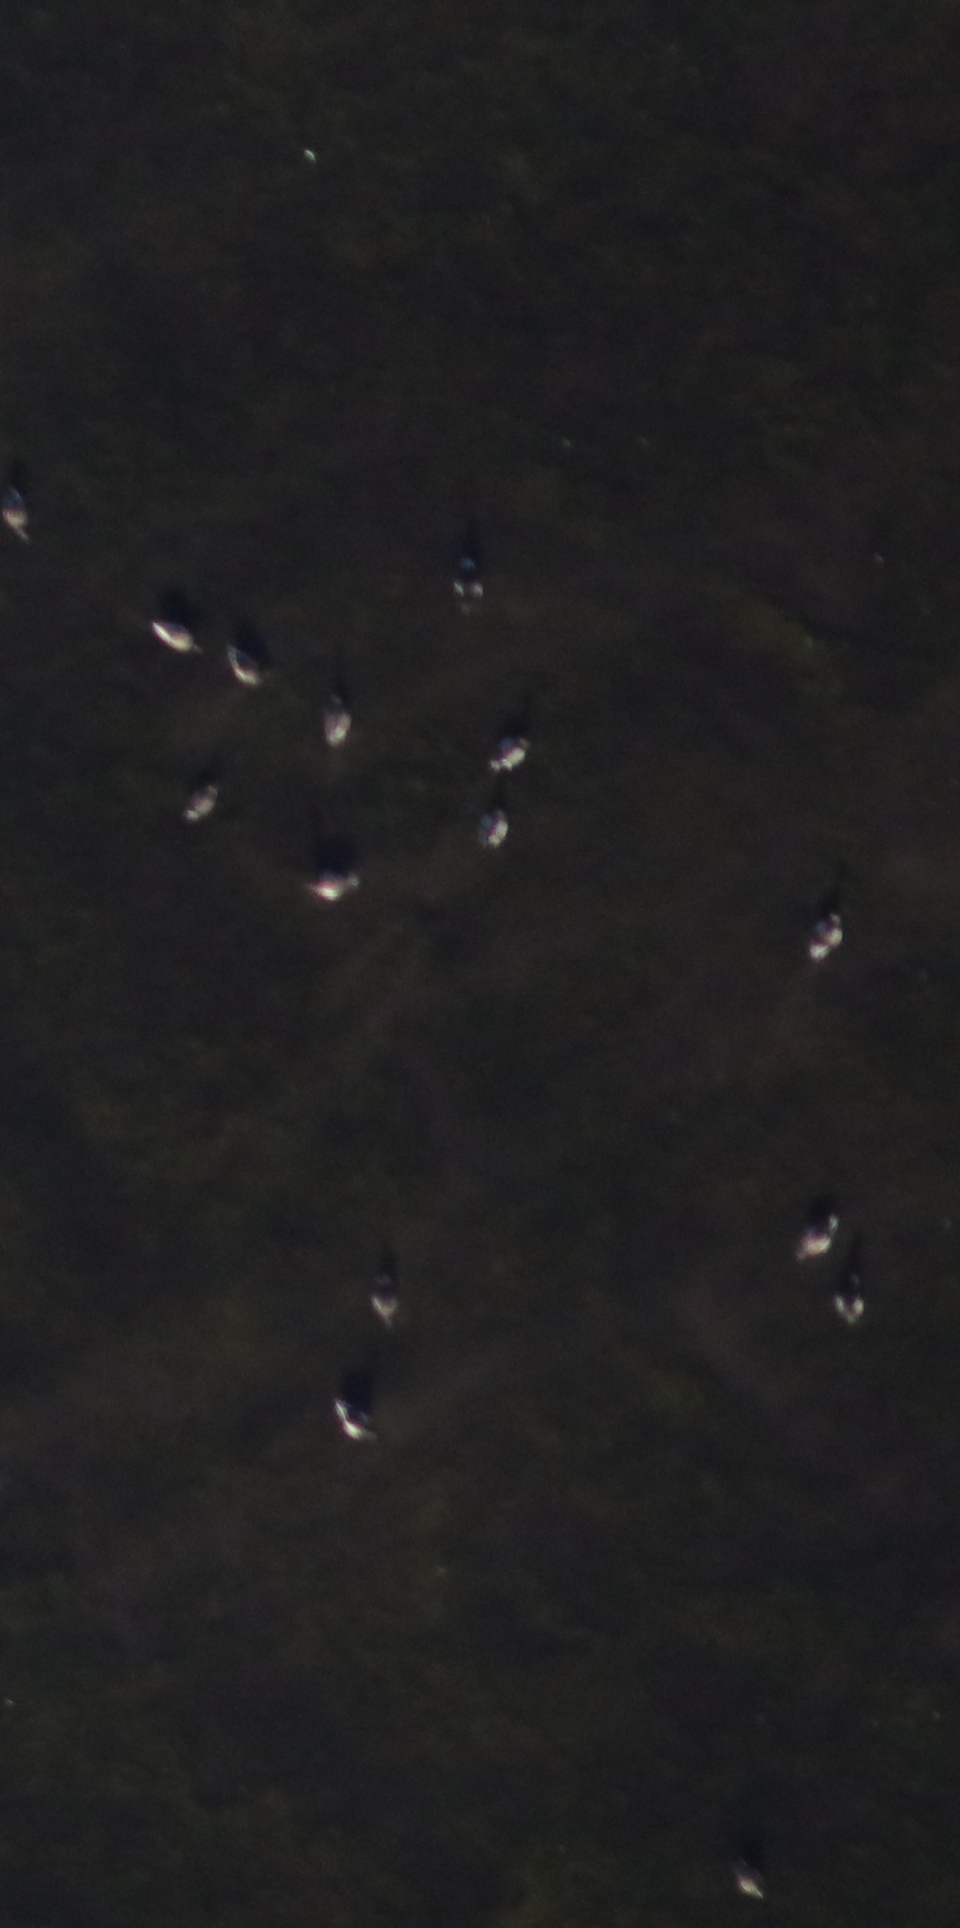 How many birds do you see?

15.